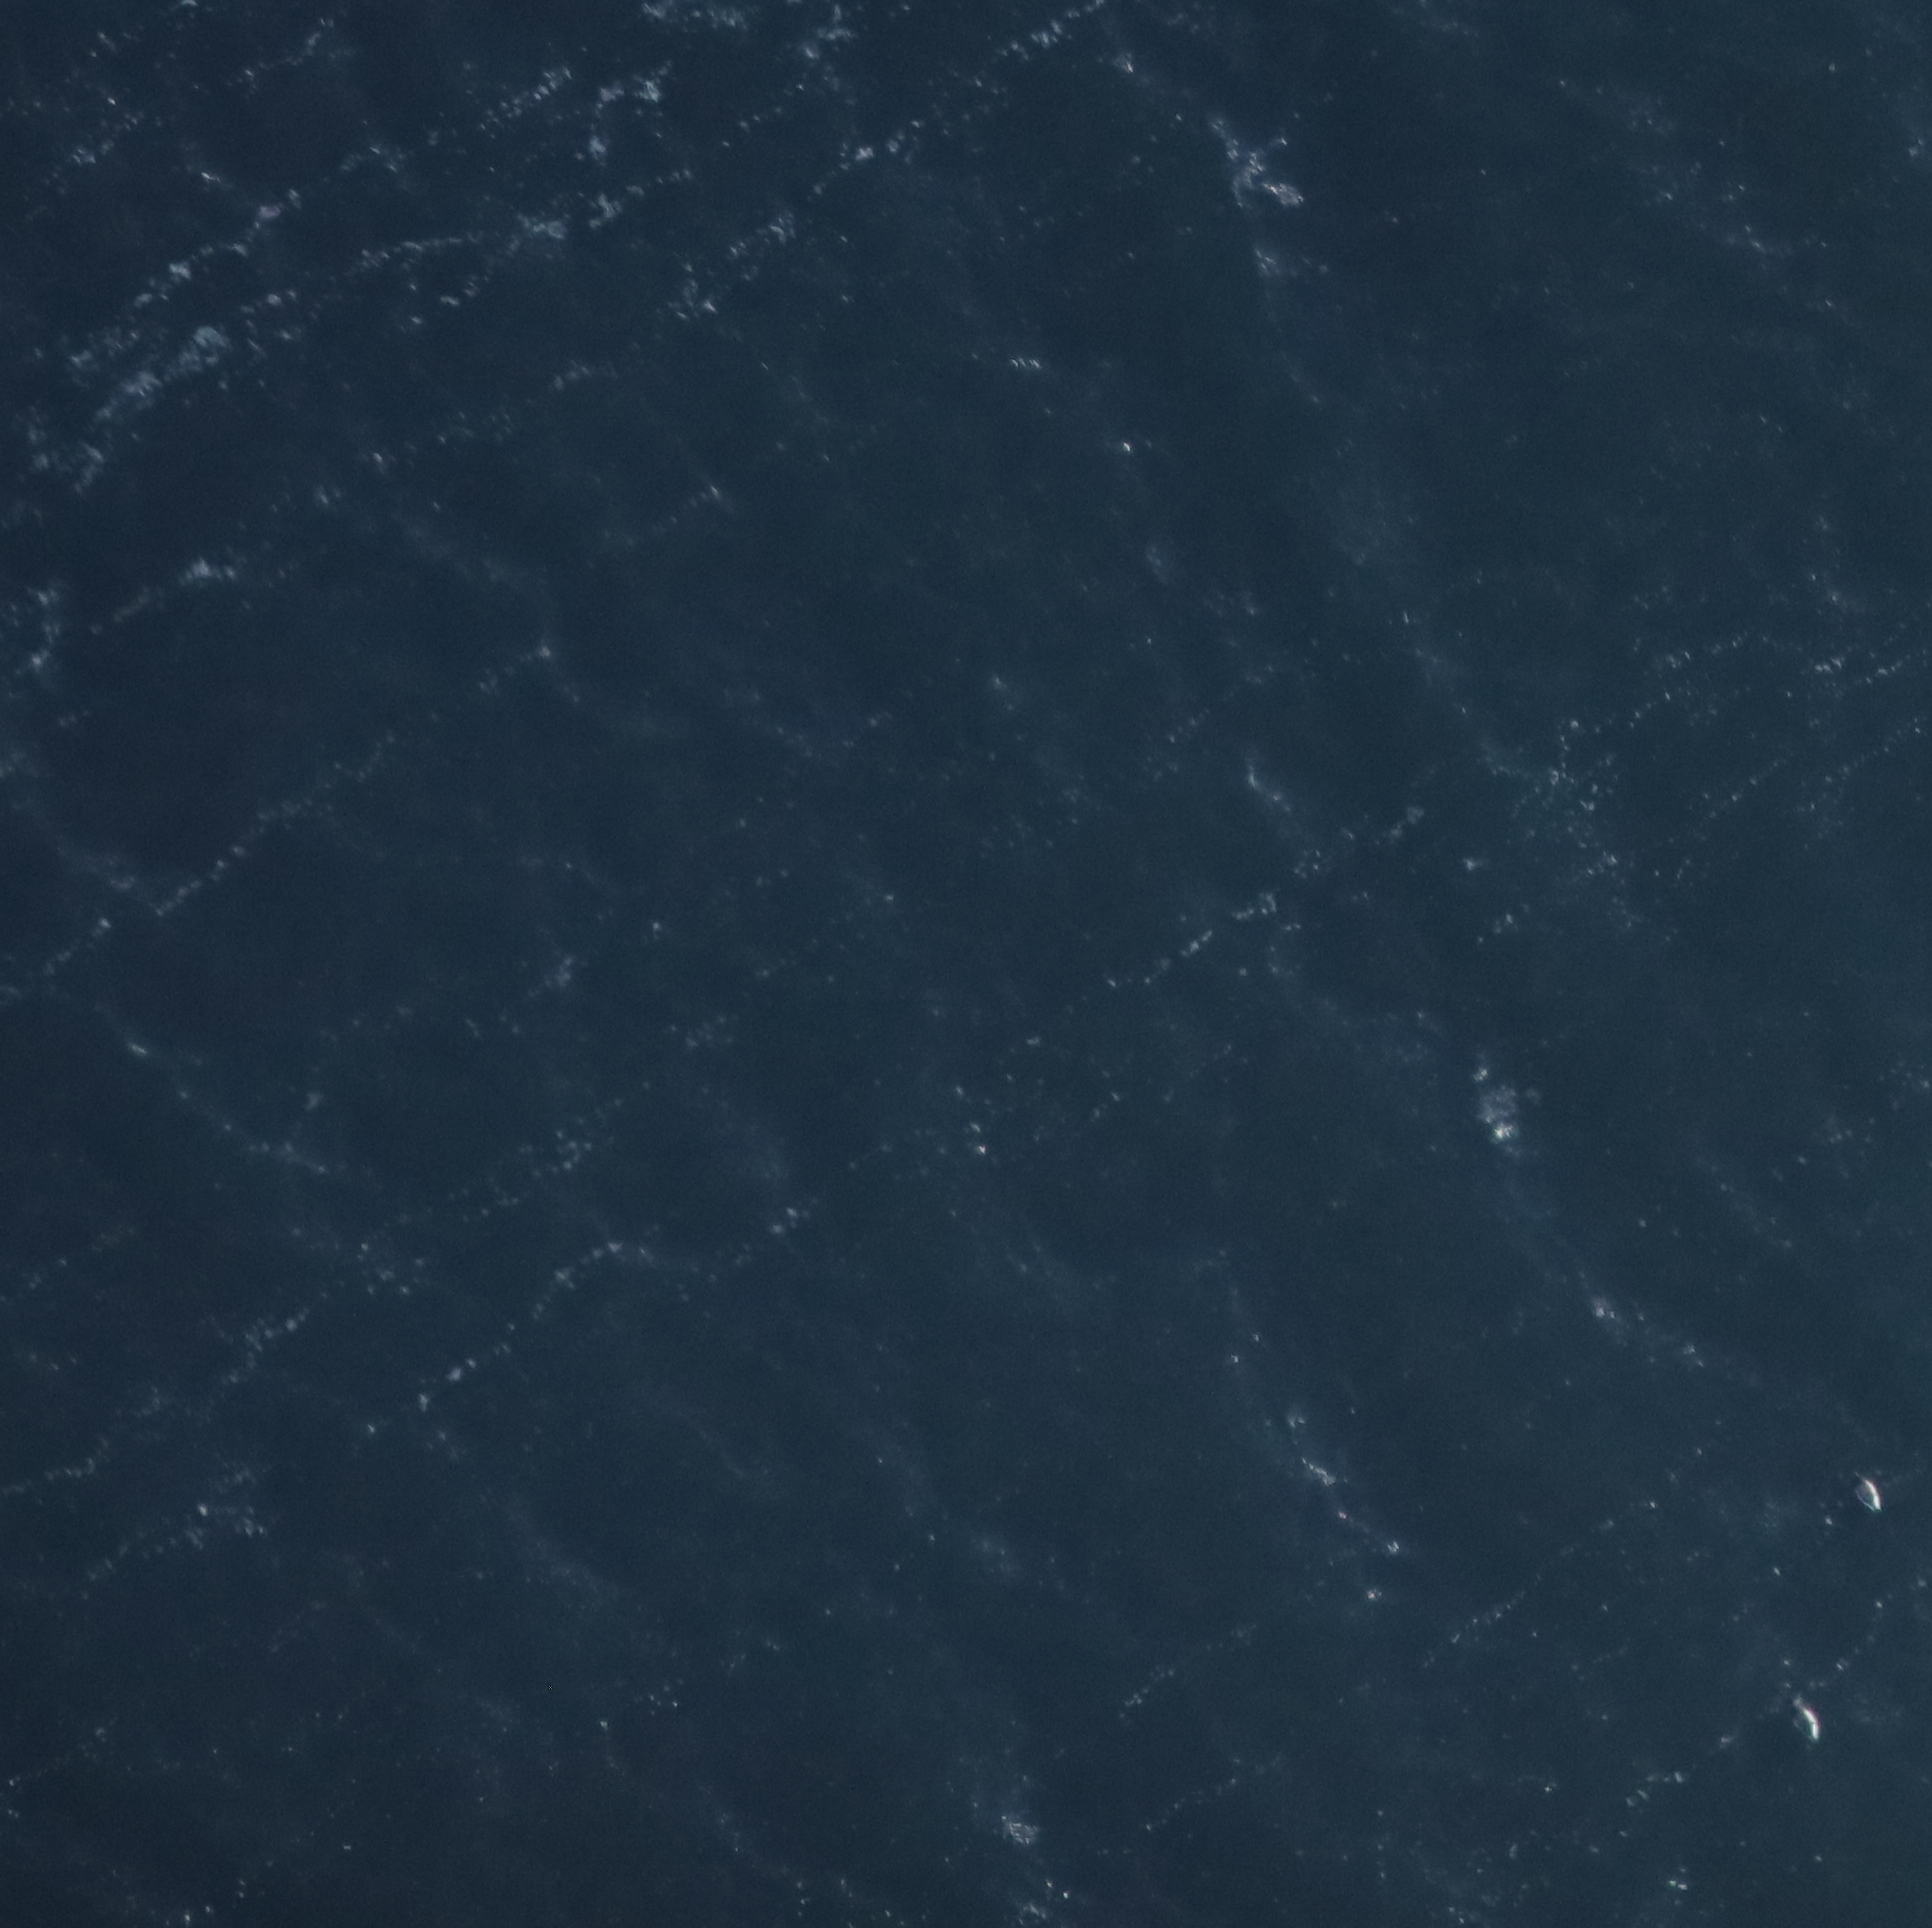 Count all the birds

2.